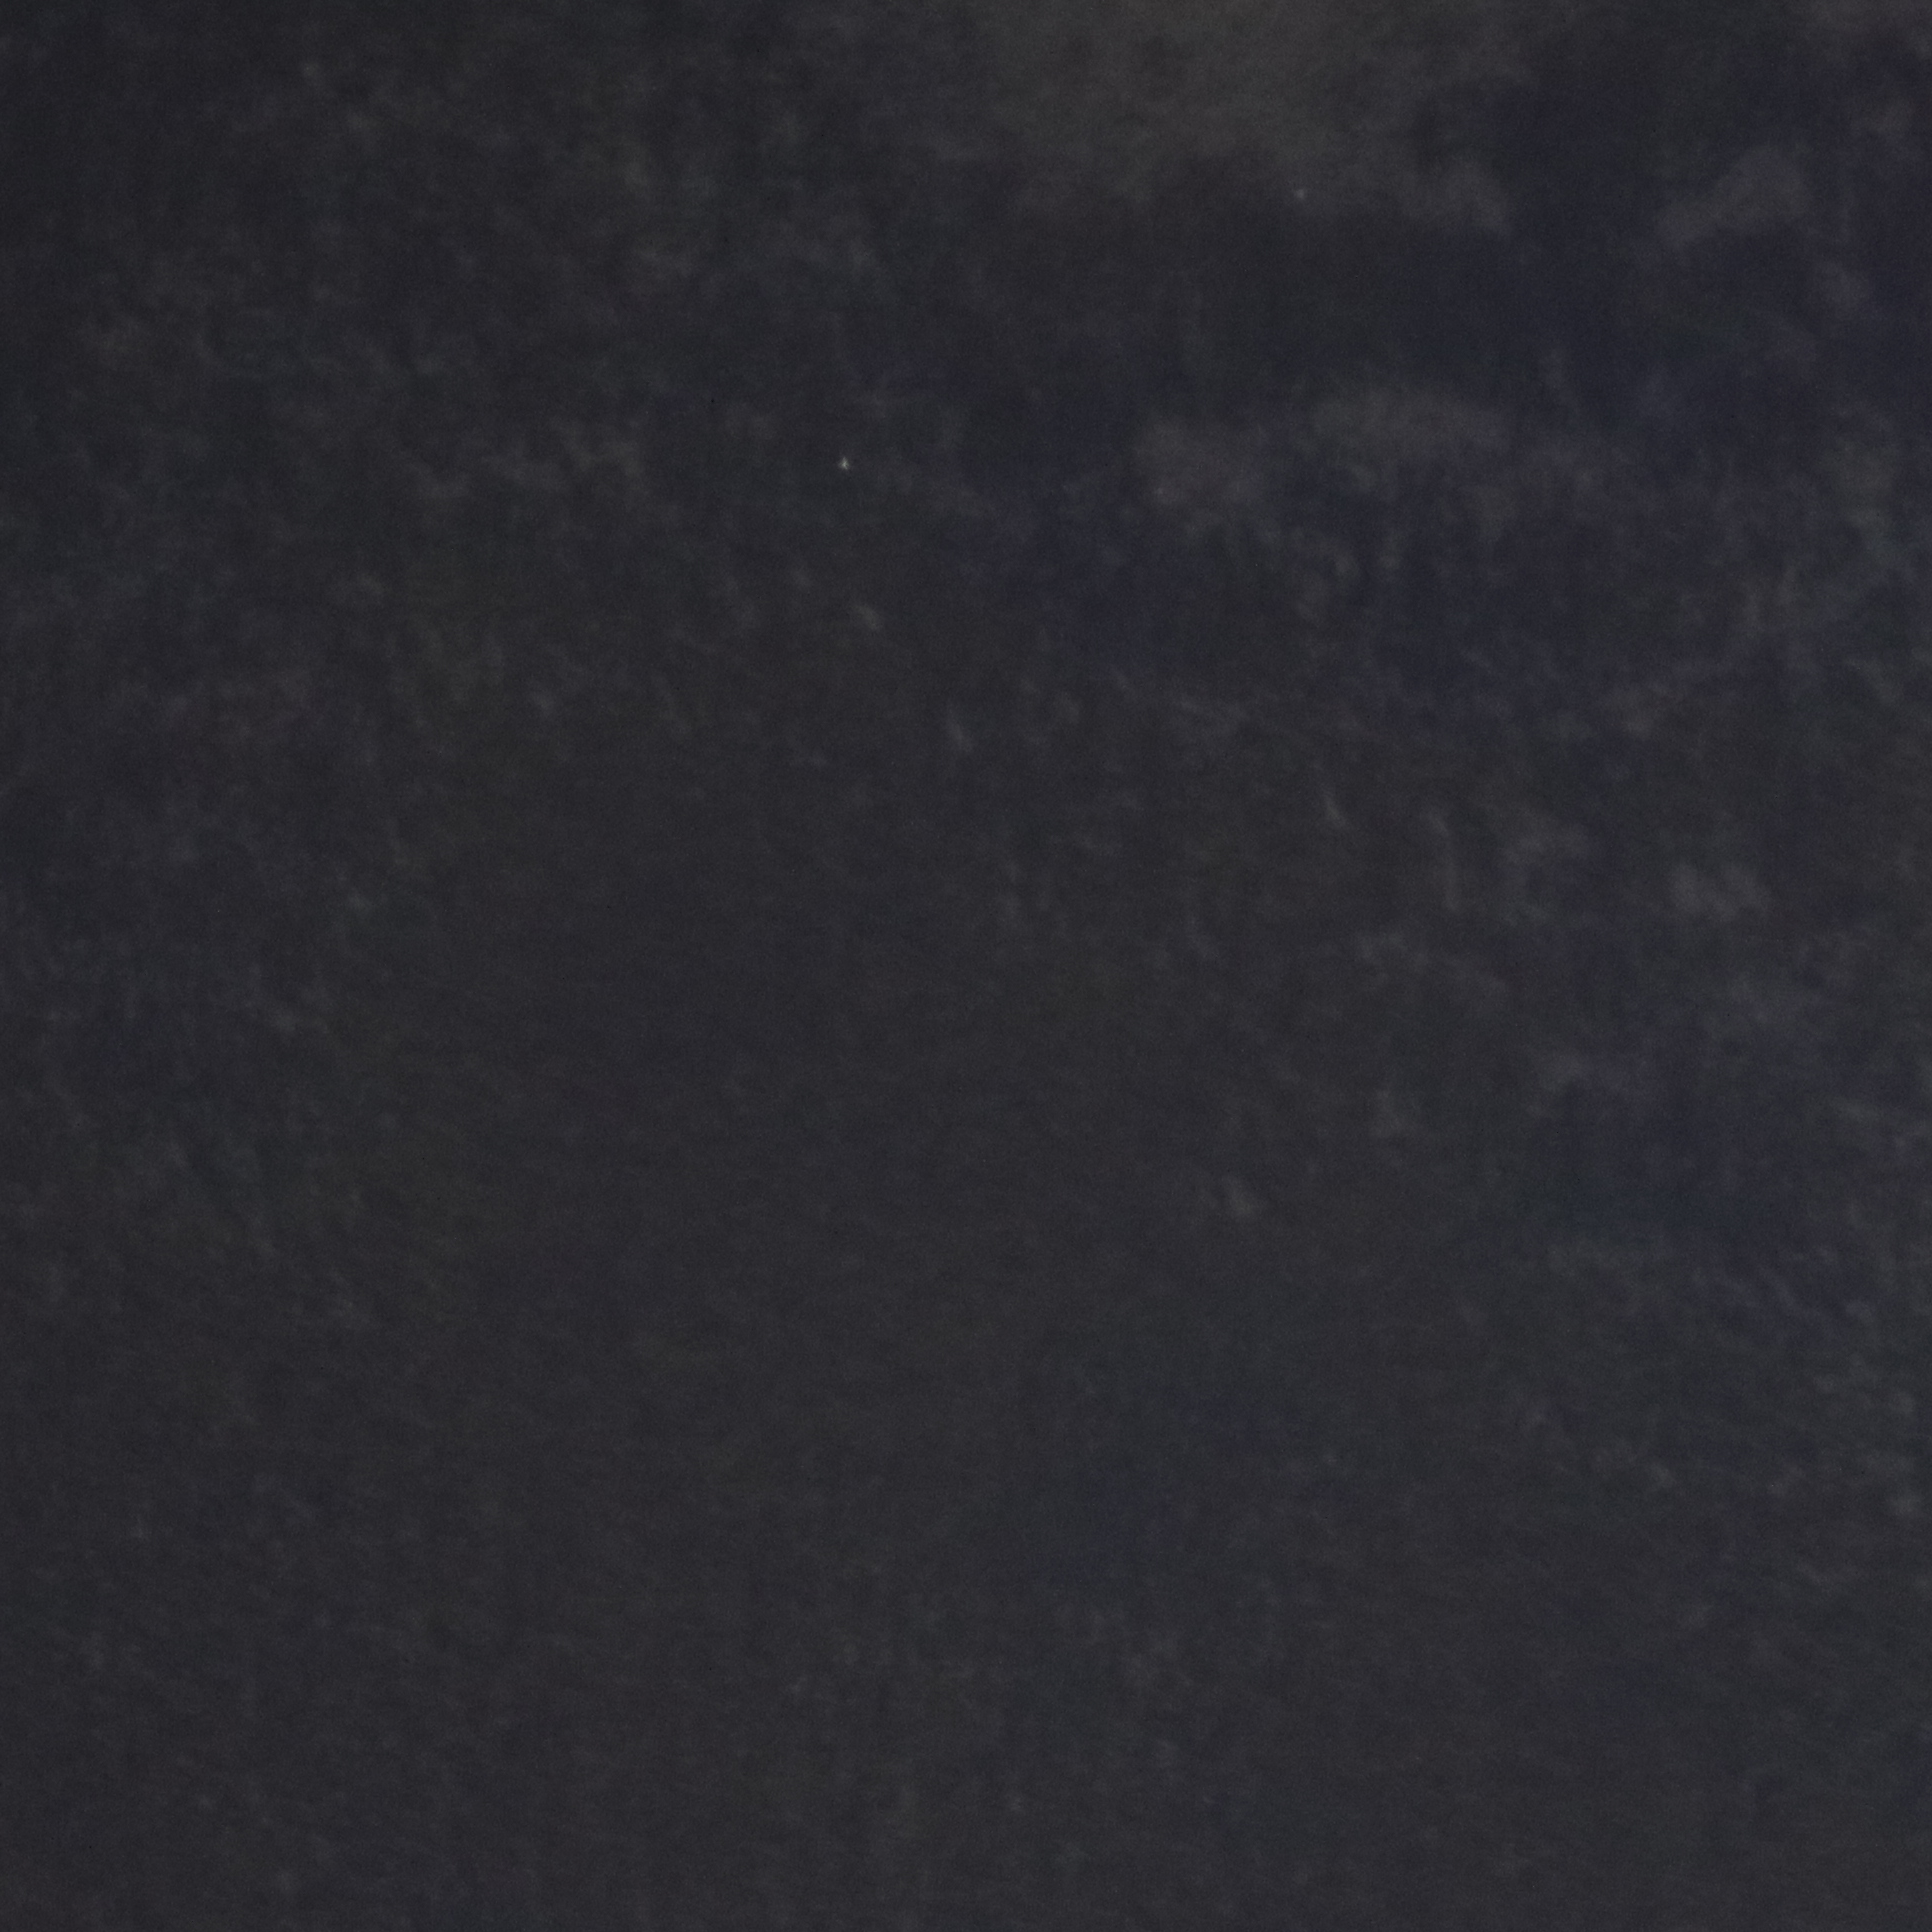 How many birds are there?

0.